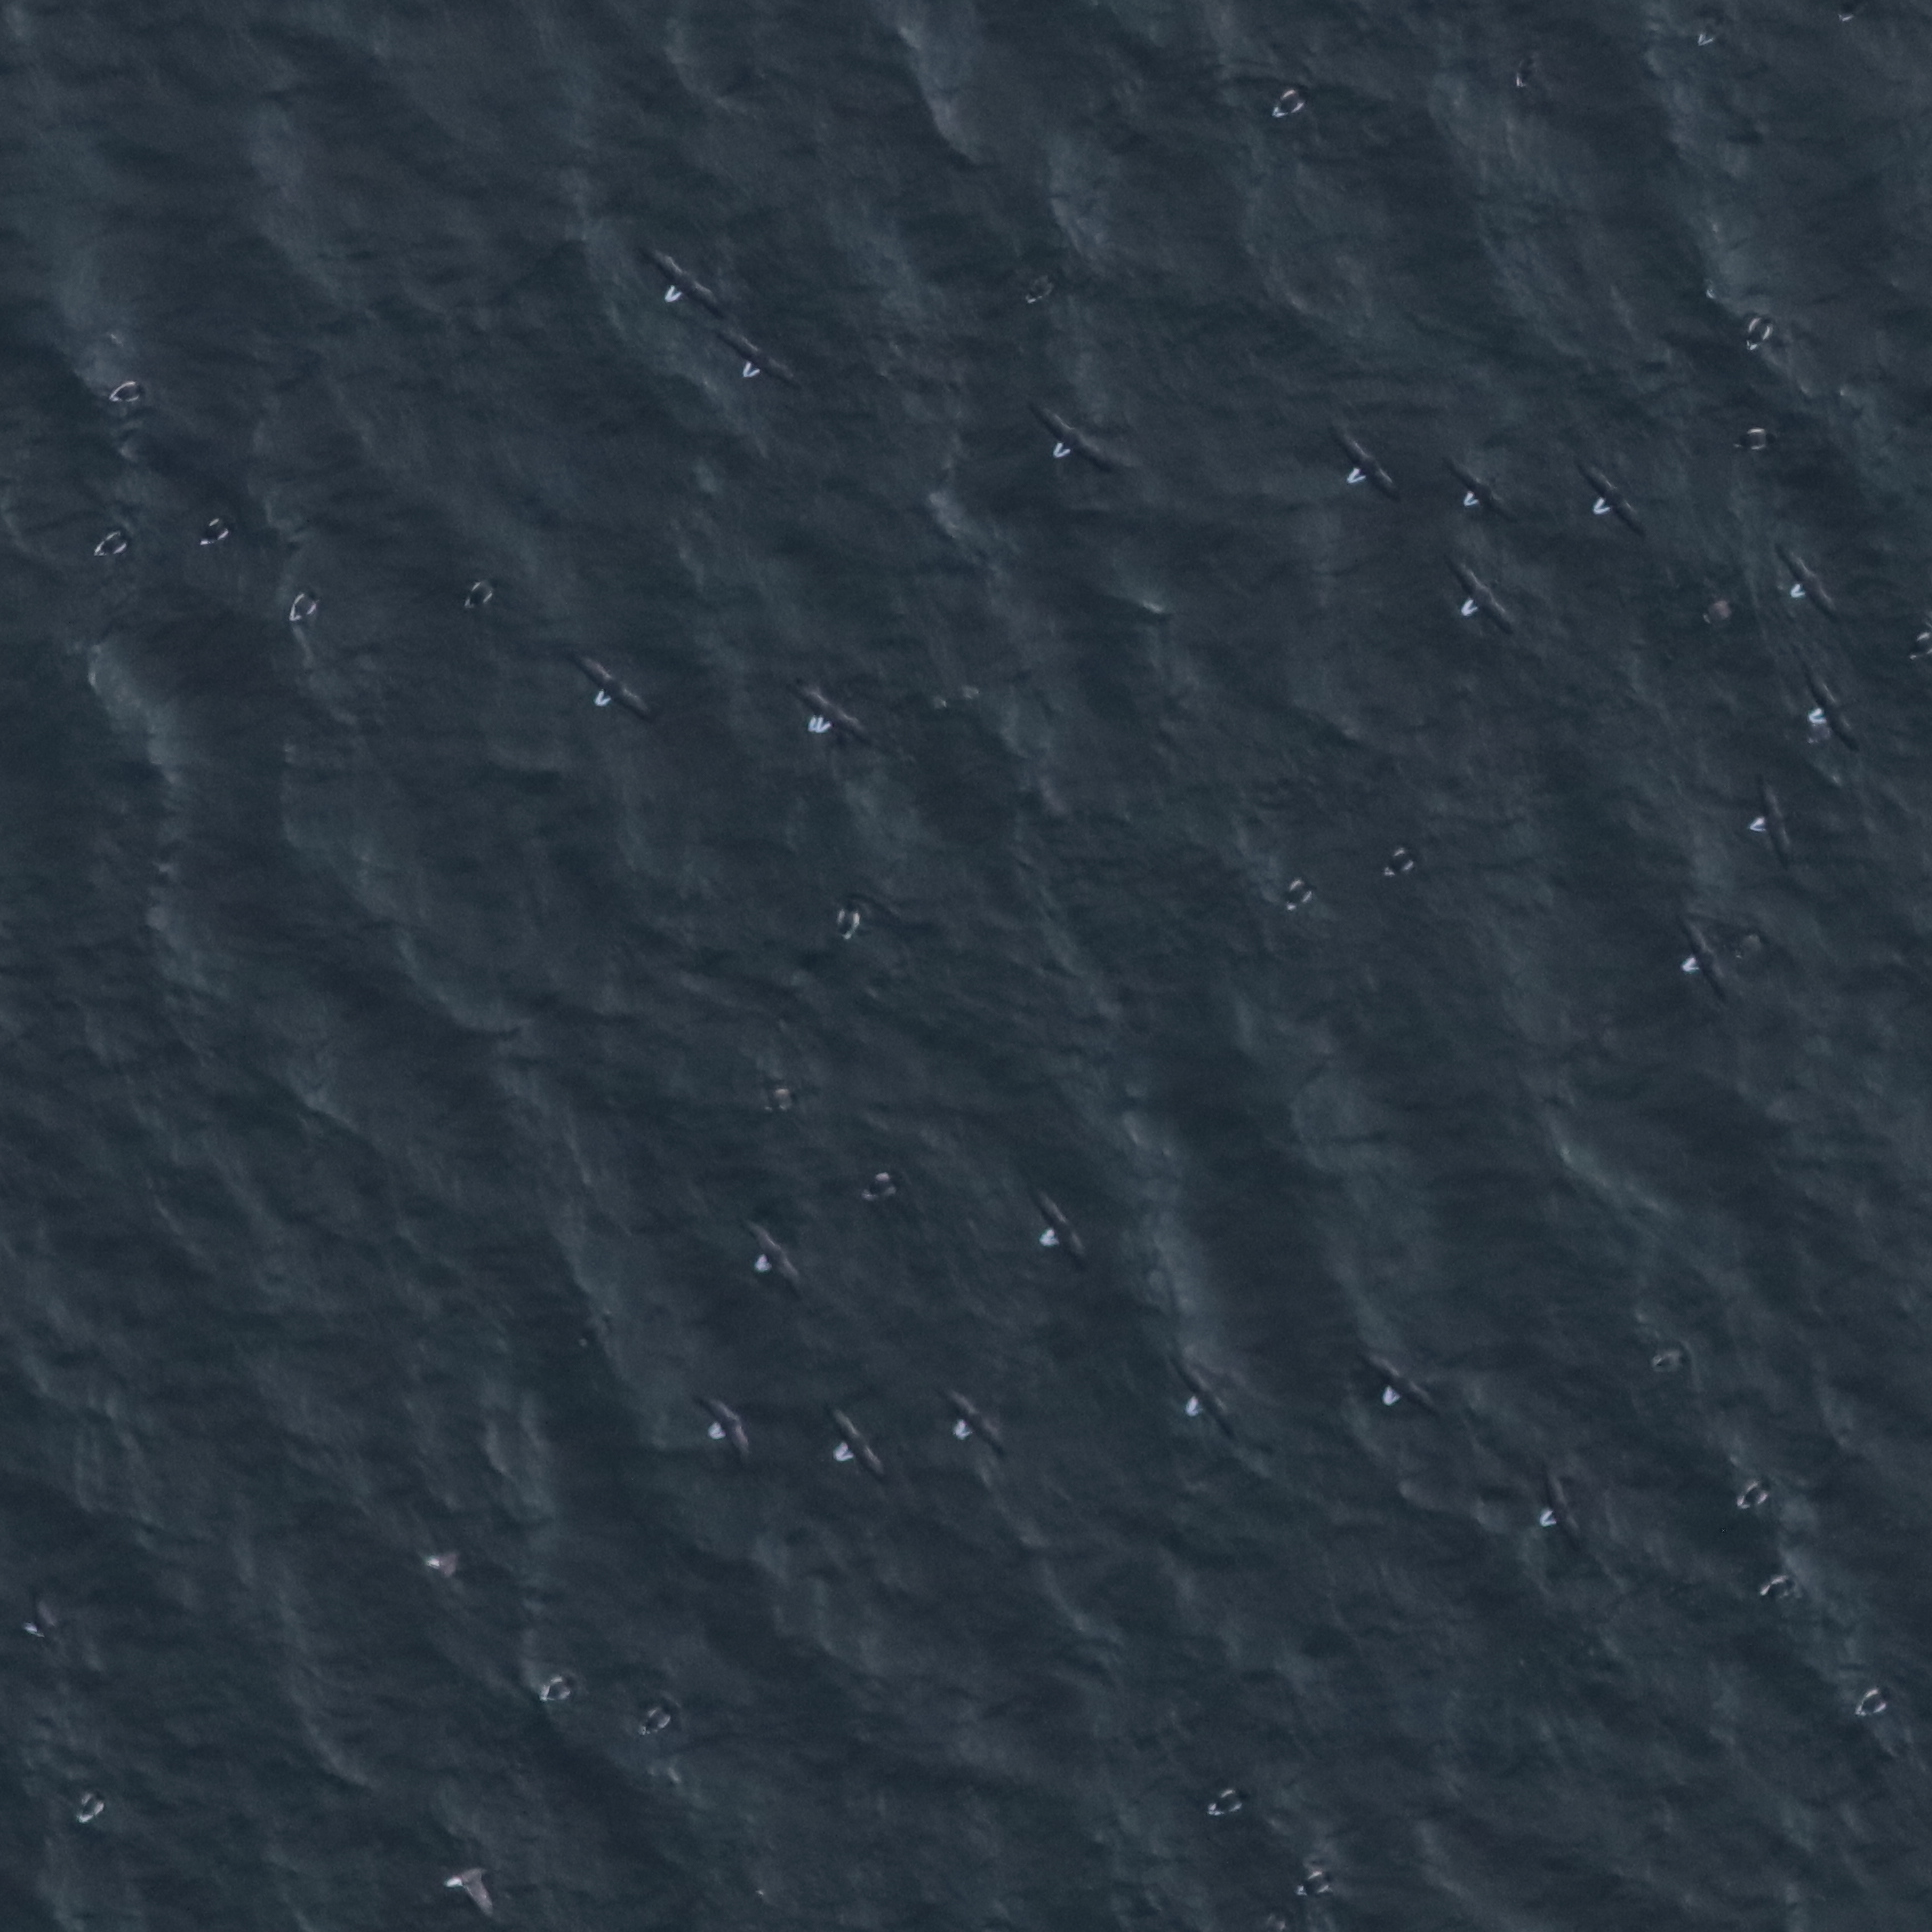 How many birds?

54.